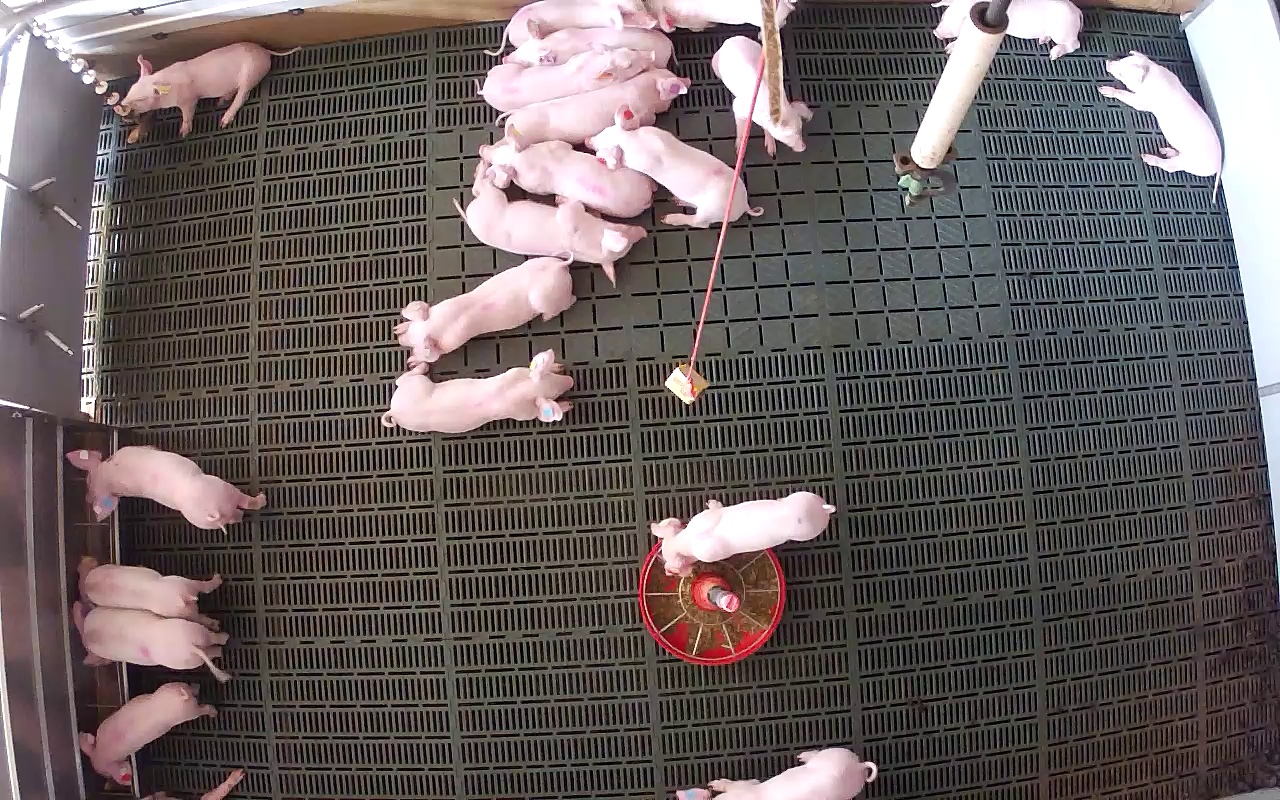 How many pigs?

20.